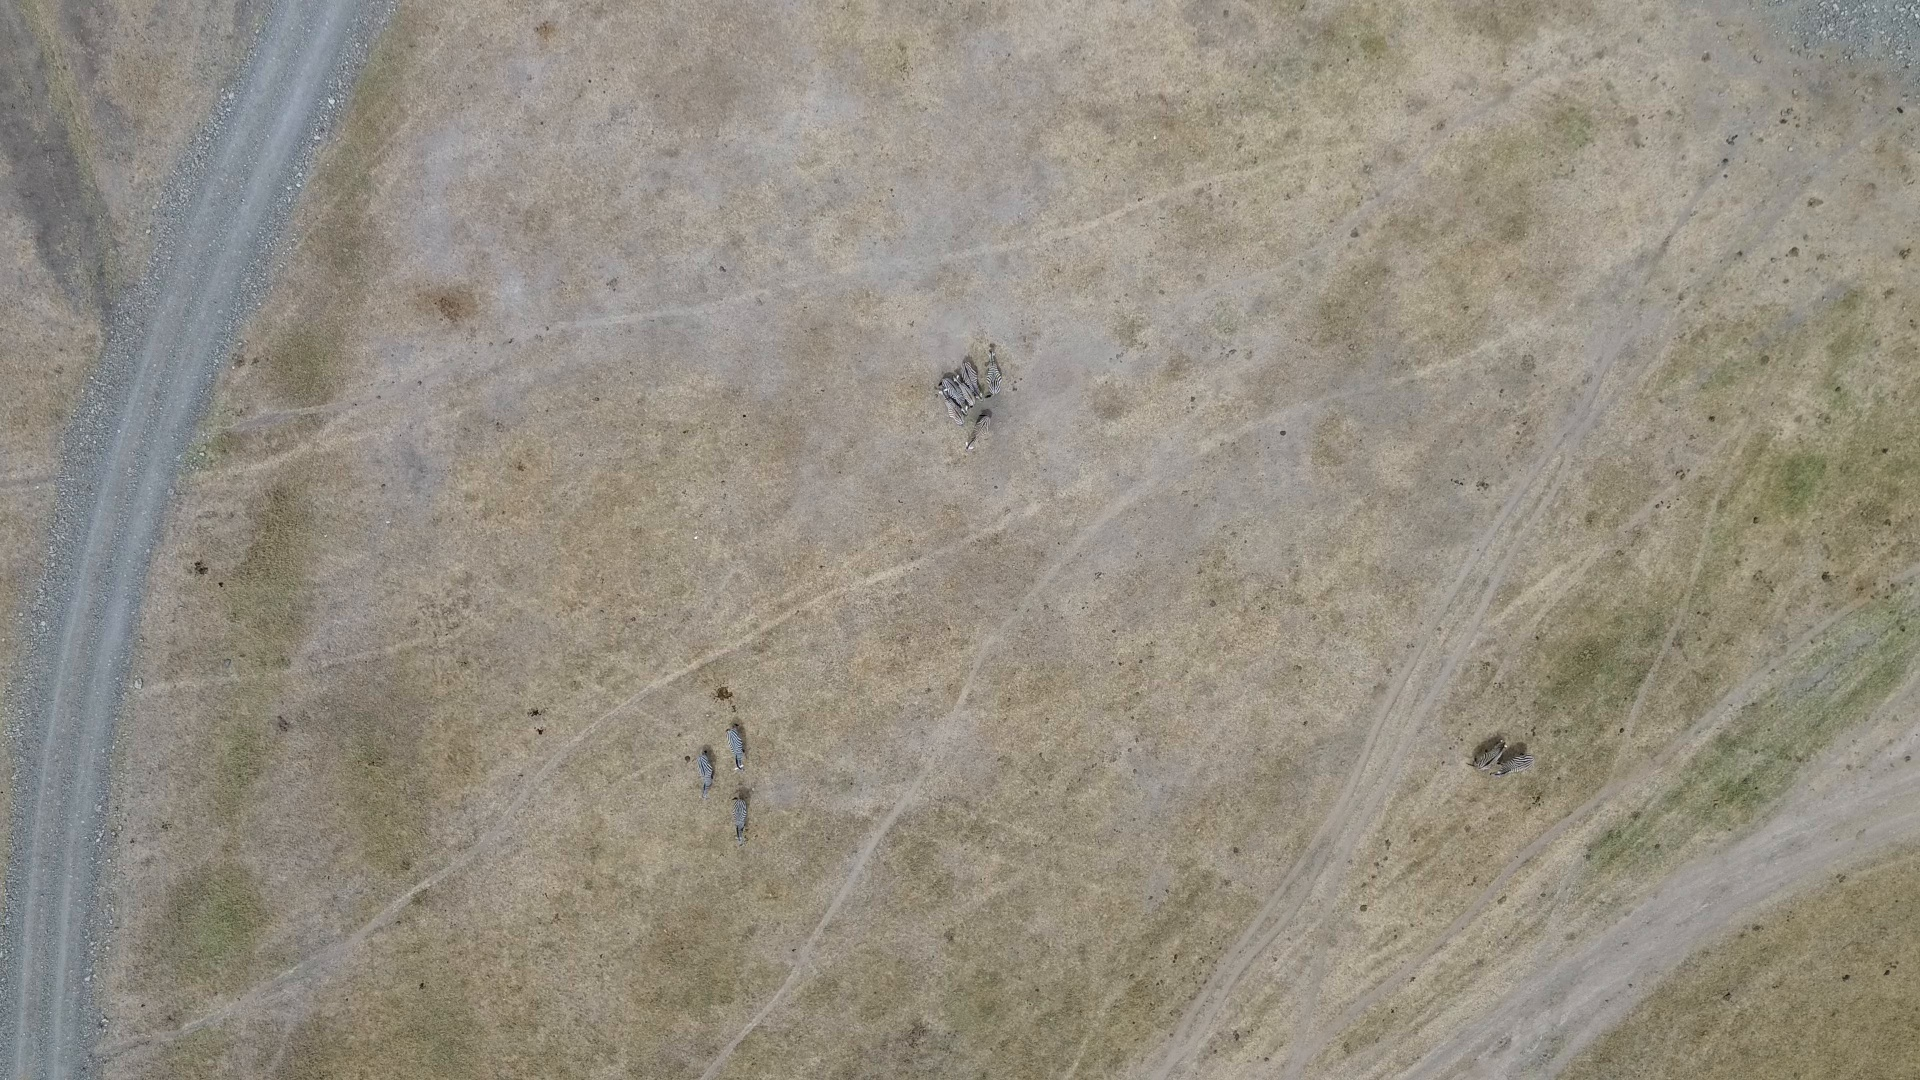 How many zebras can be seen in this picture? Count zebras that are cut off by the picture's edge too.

11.